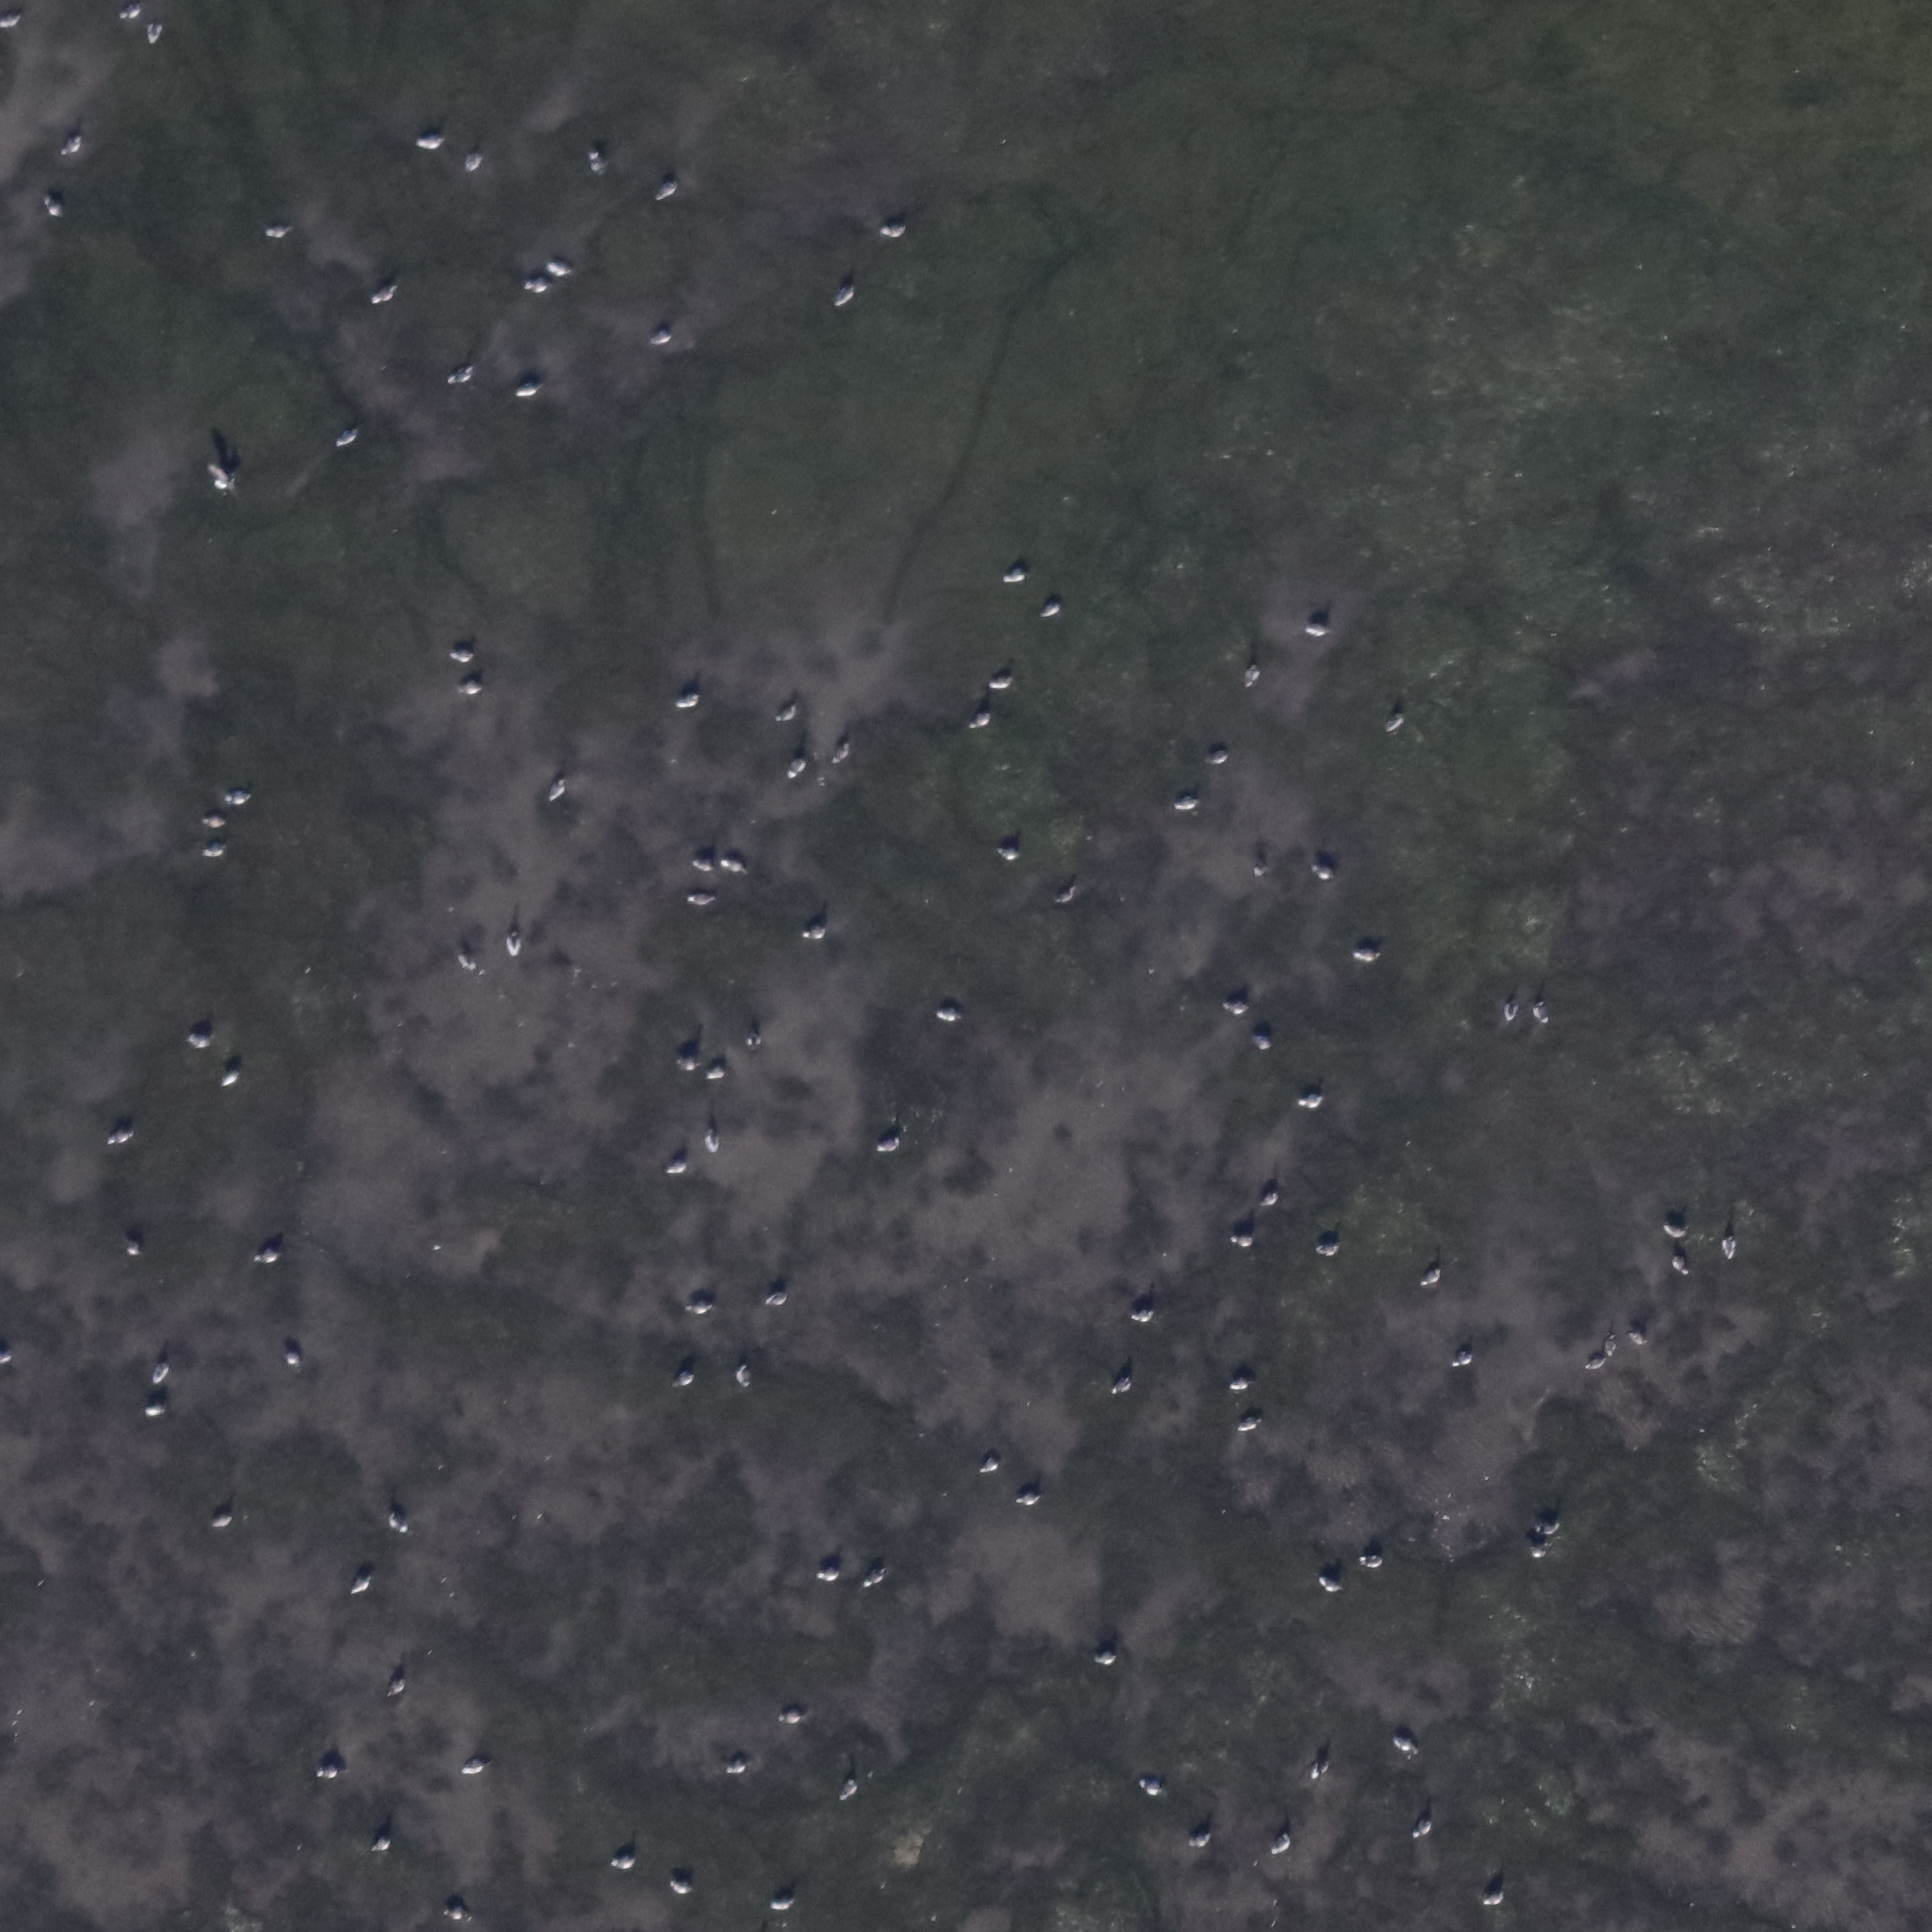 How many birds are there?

119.